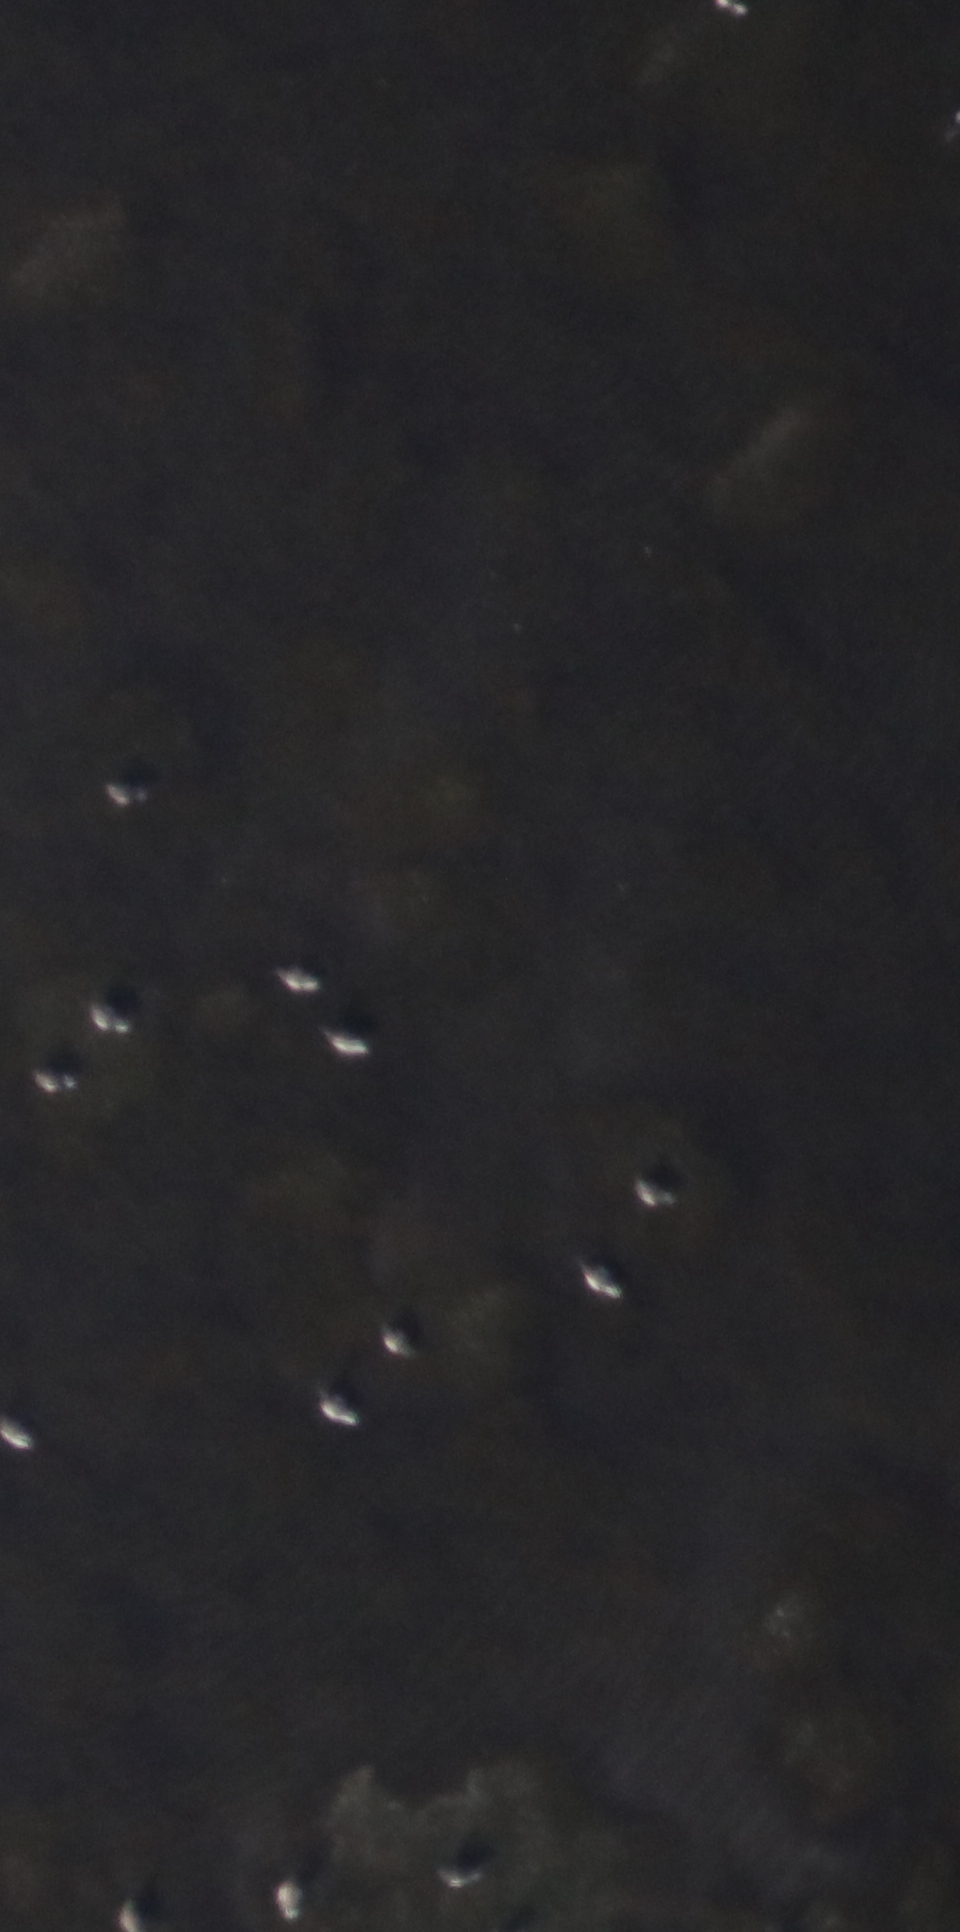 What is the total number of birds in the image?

12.